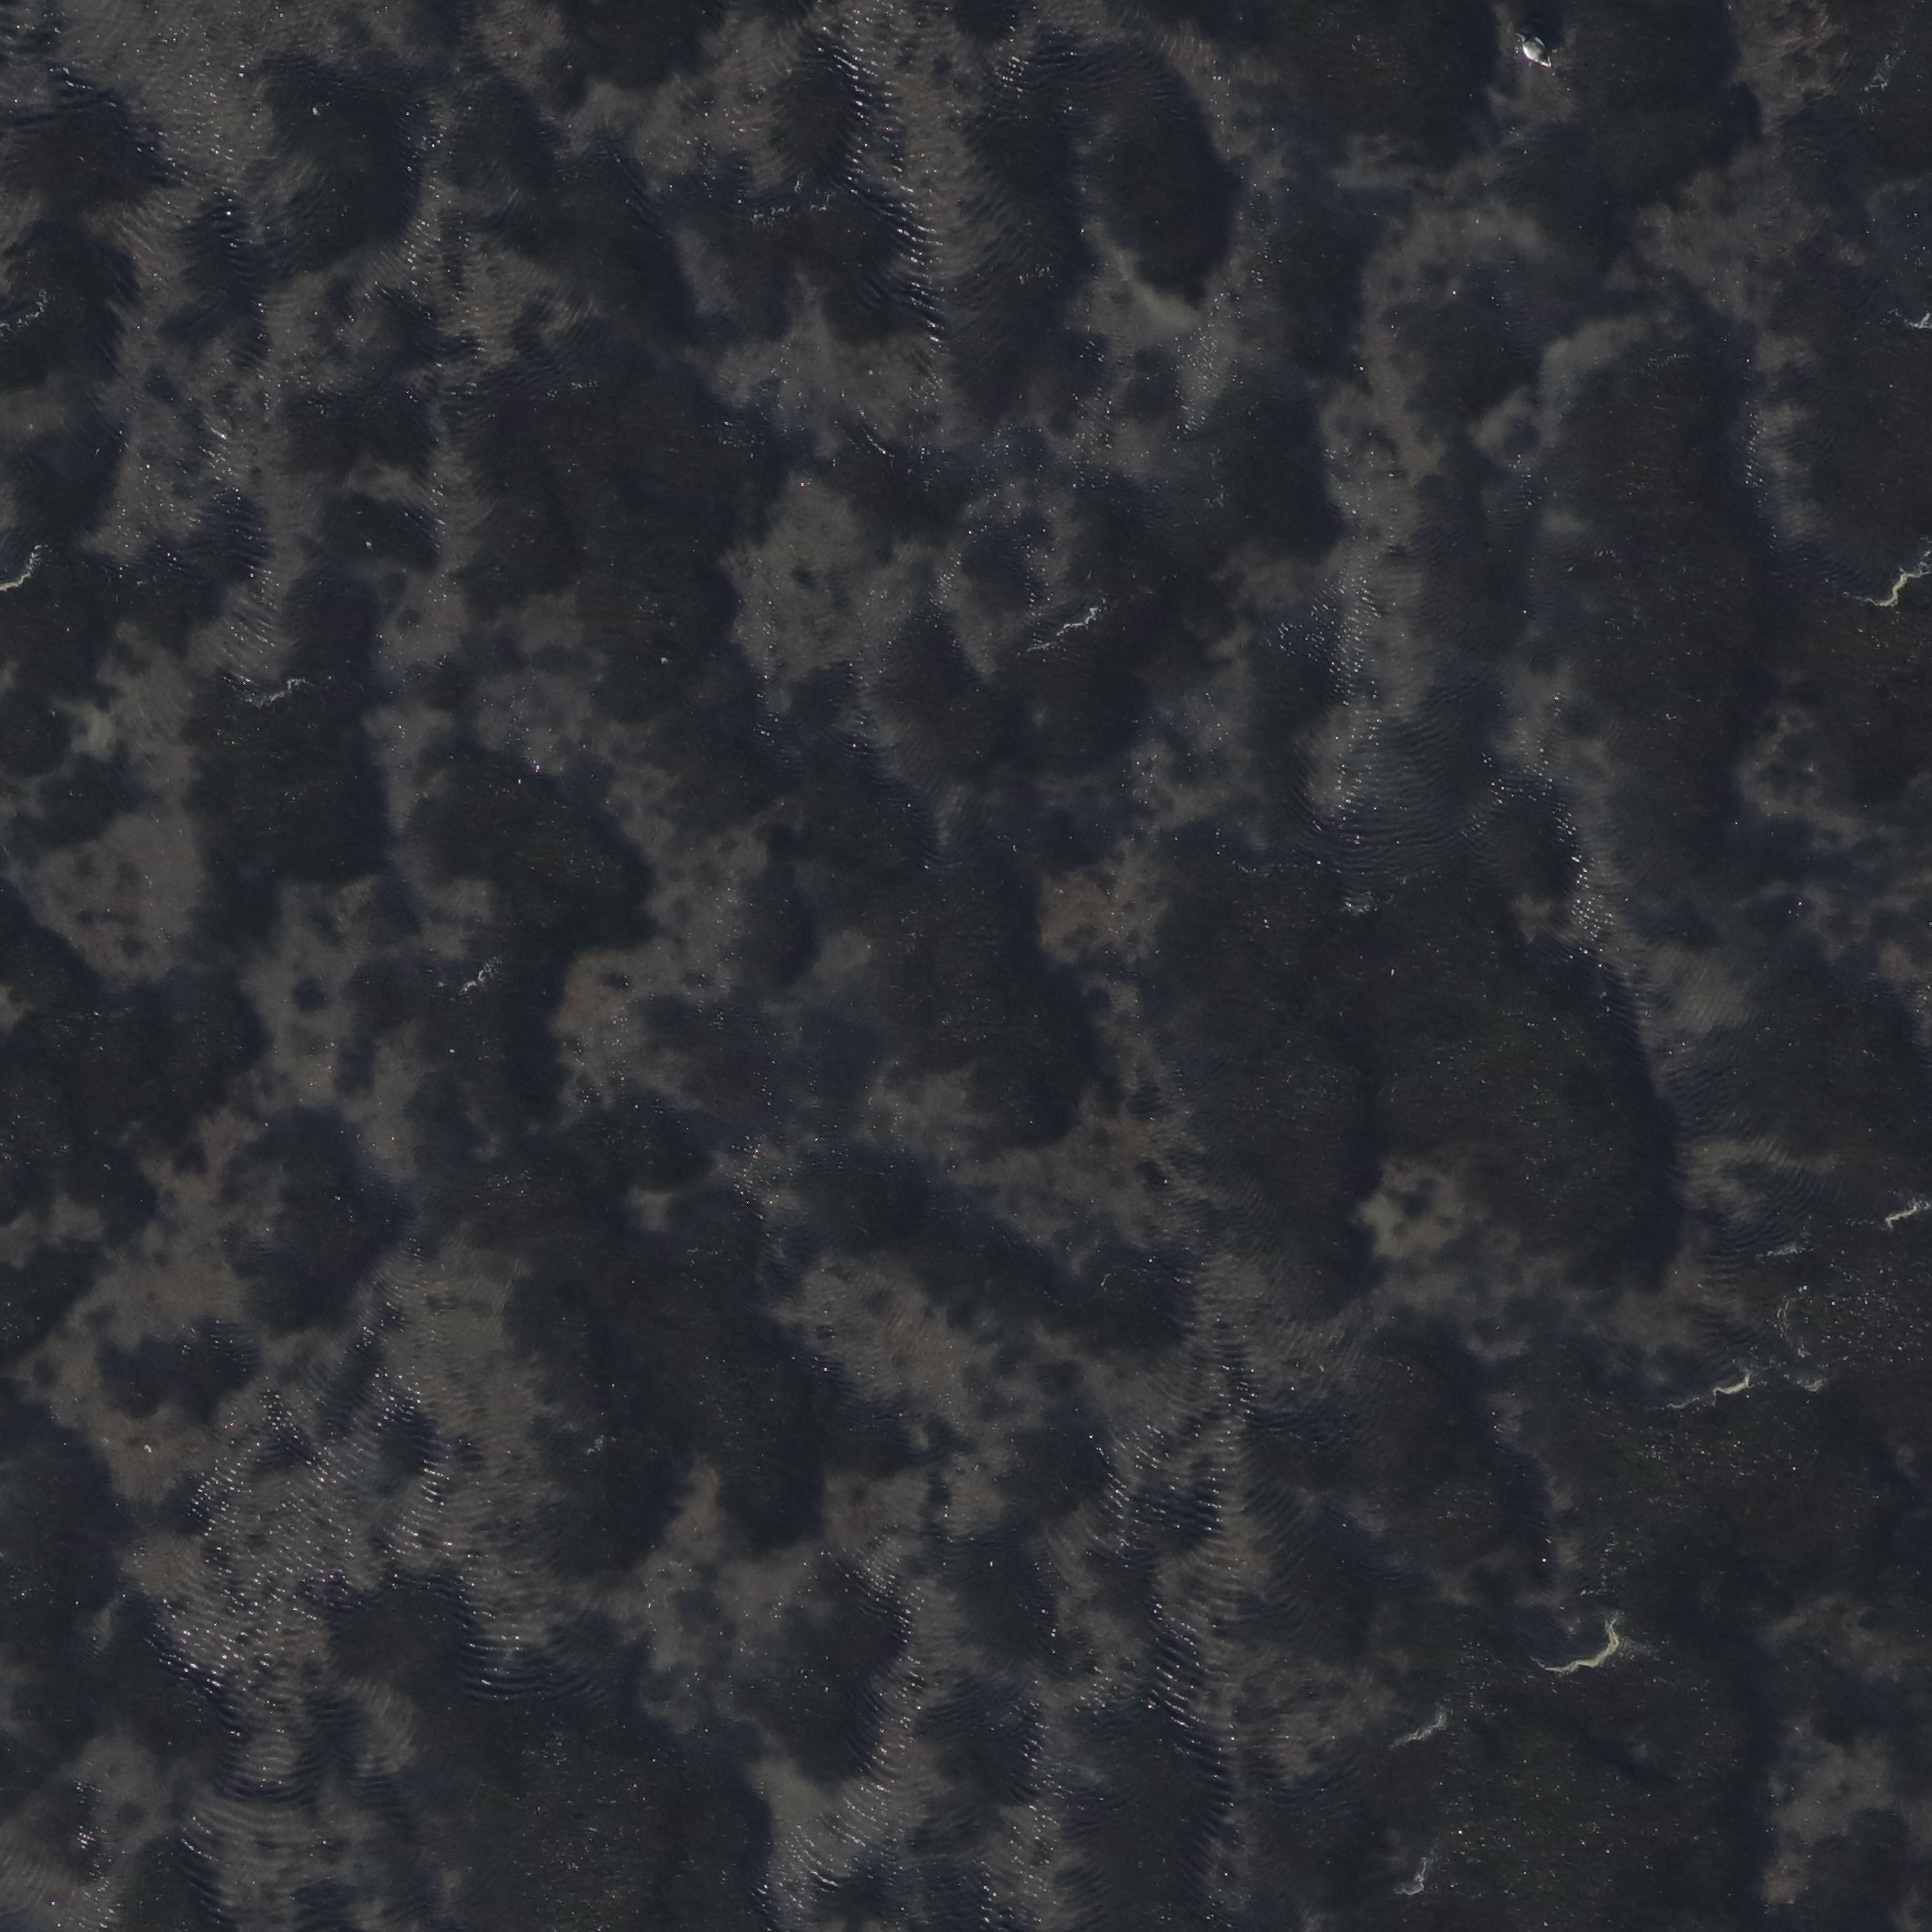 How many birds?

1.